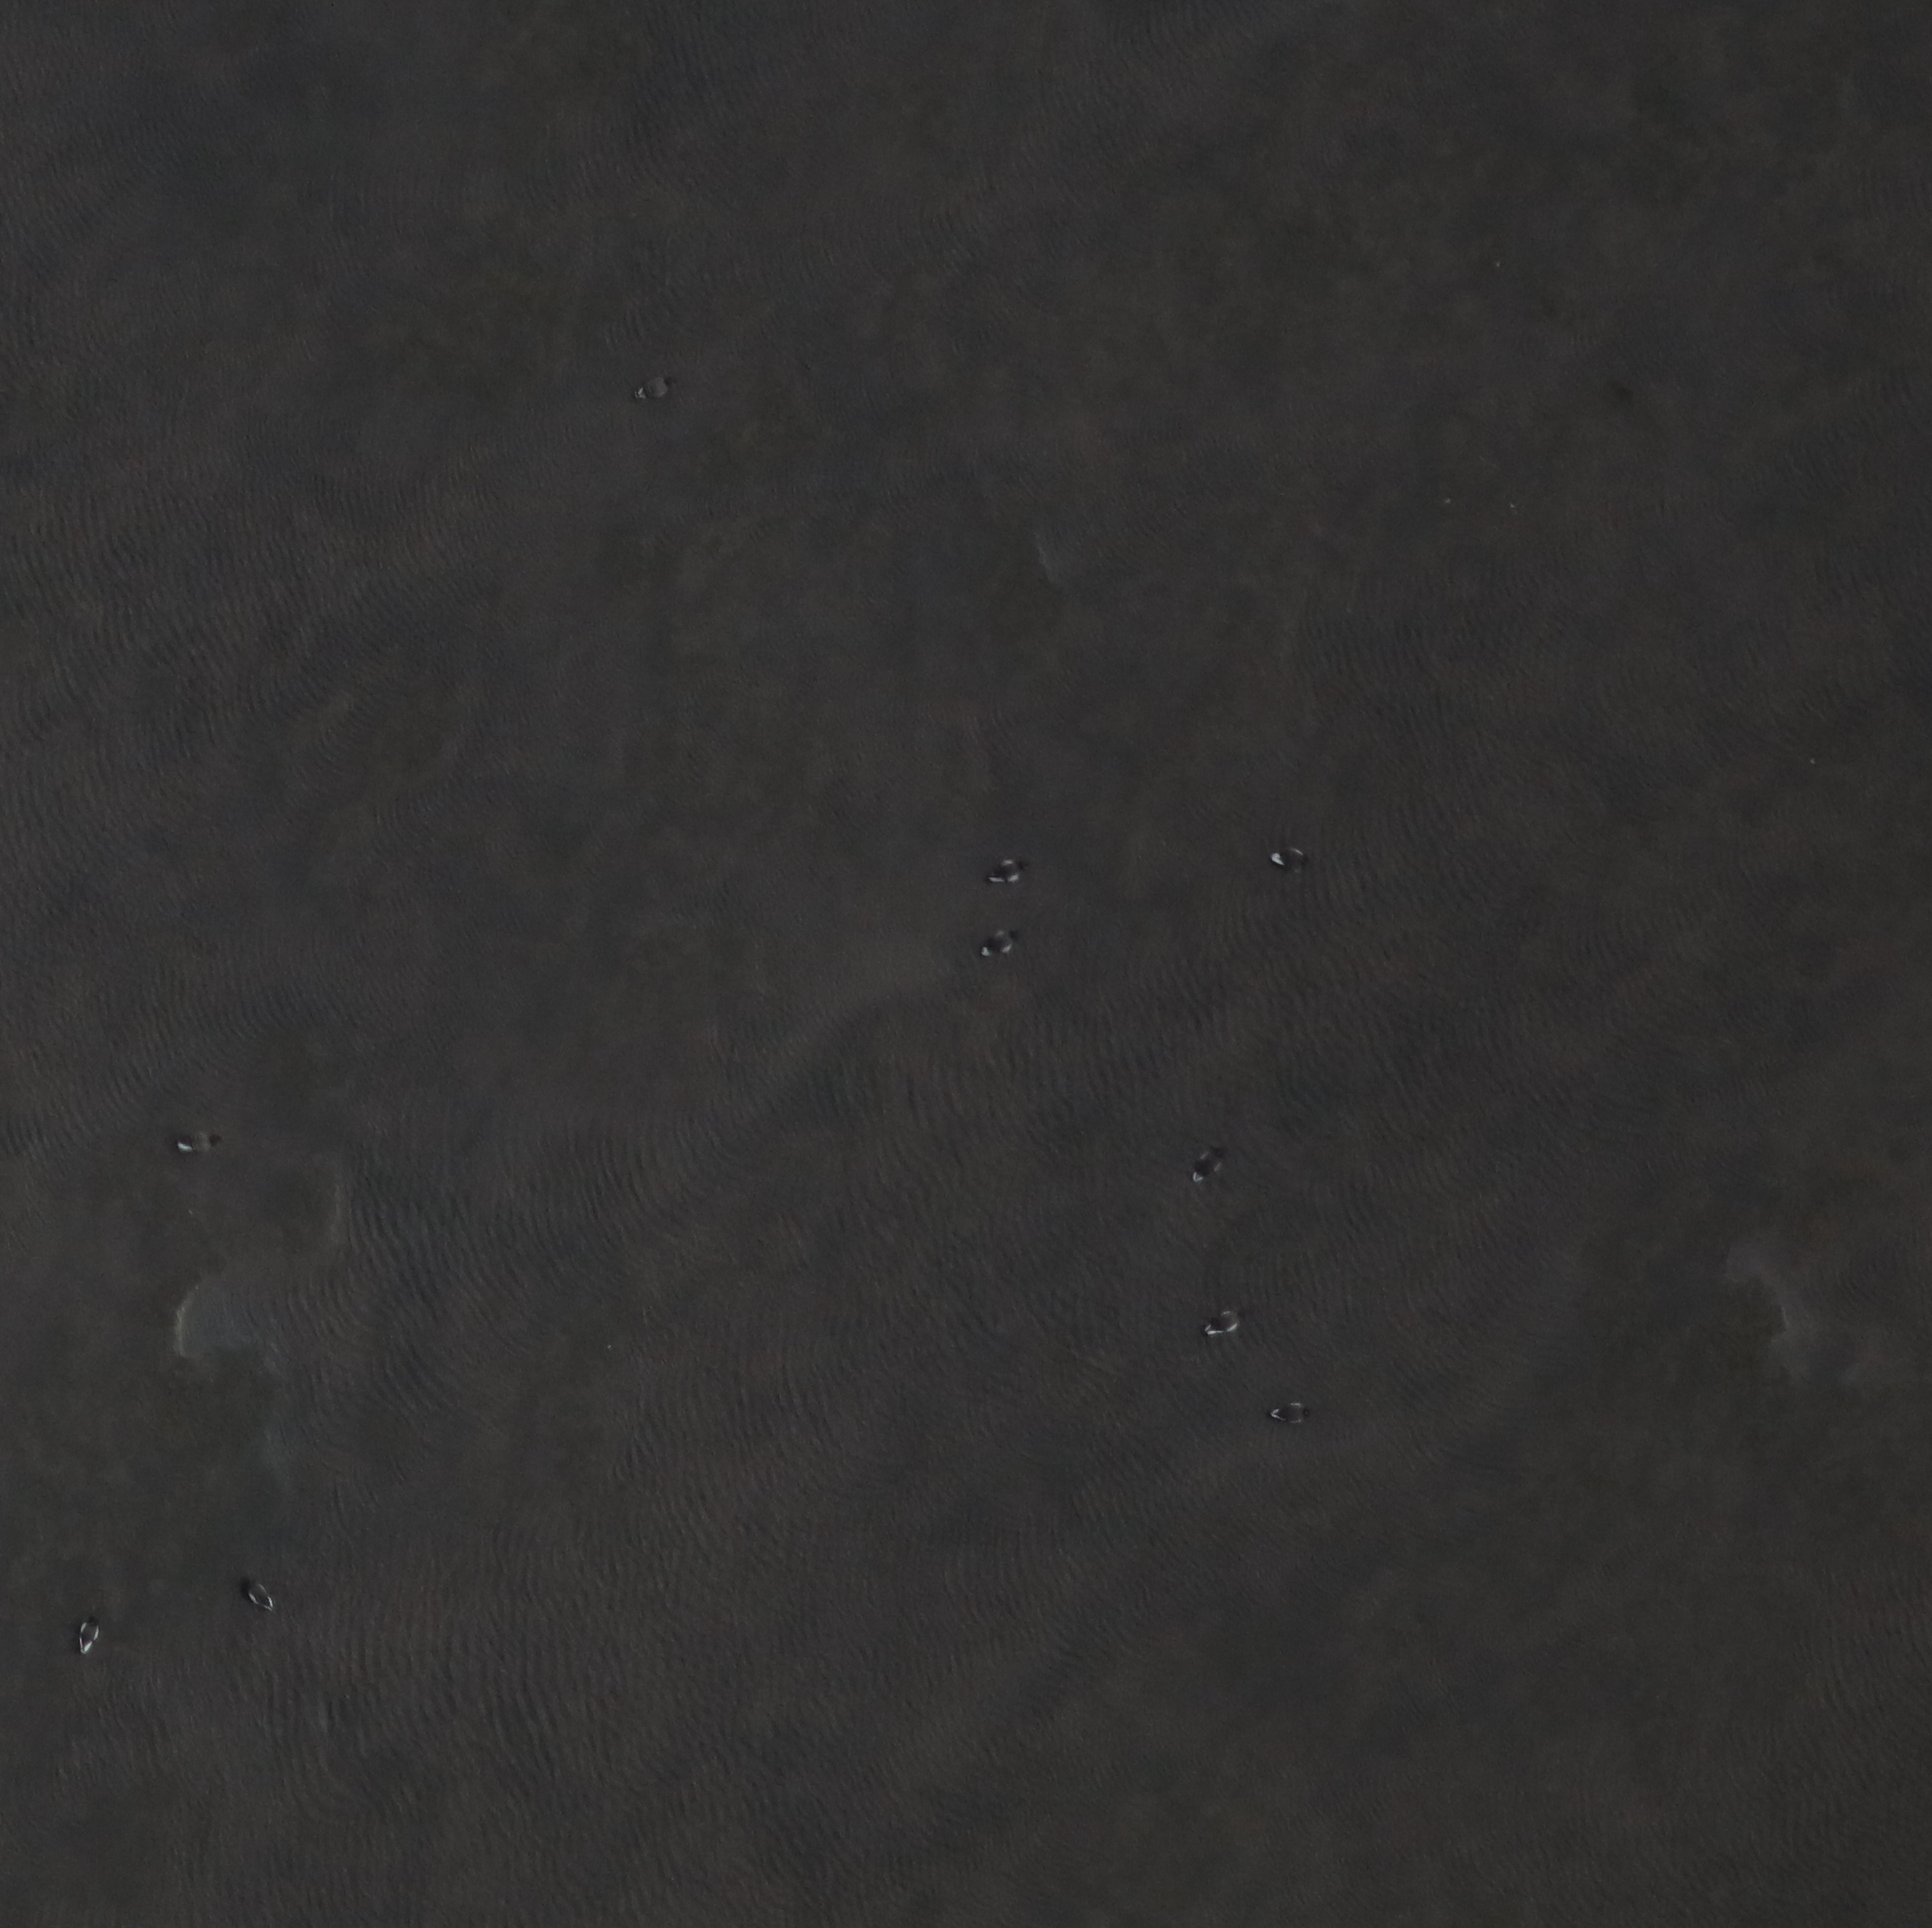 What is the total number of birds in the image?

10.